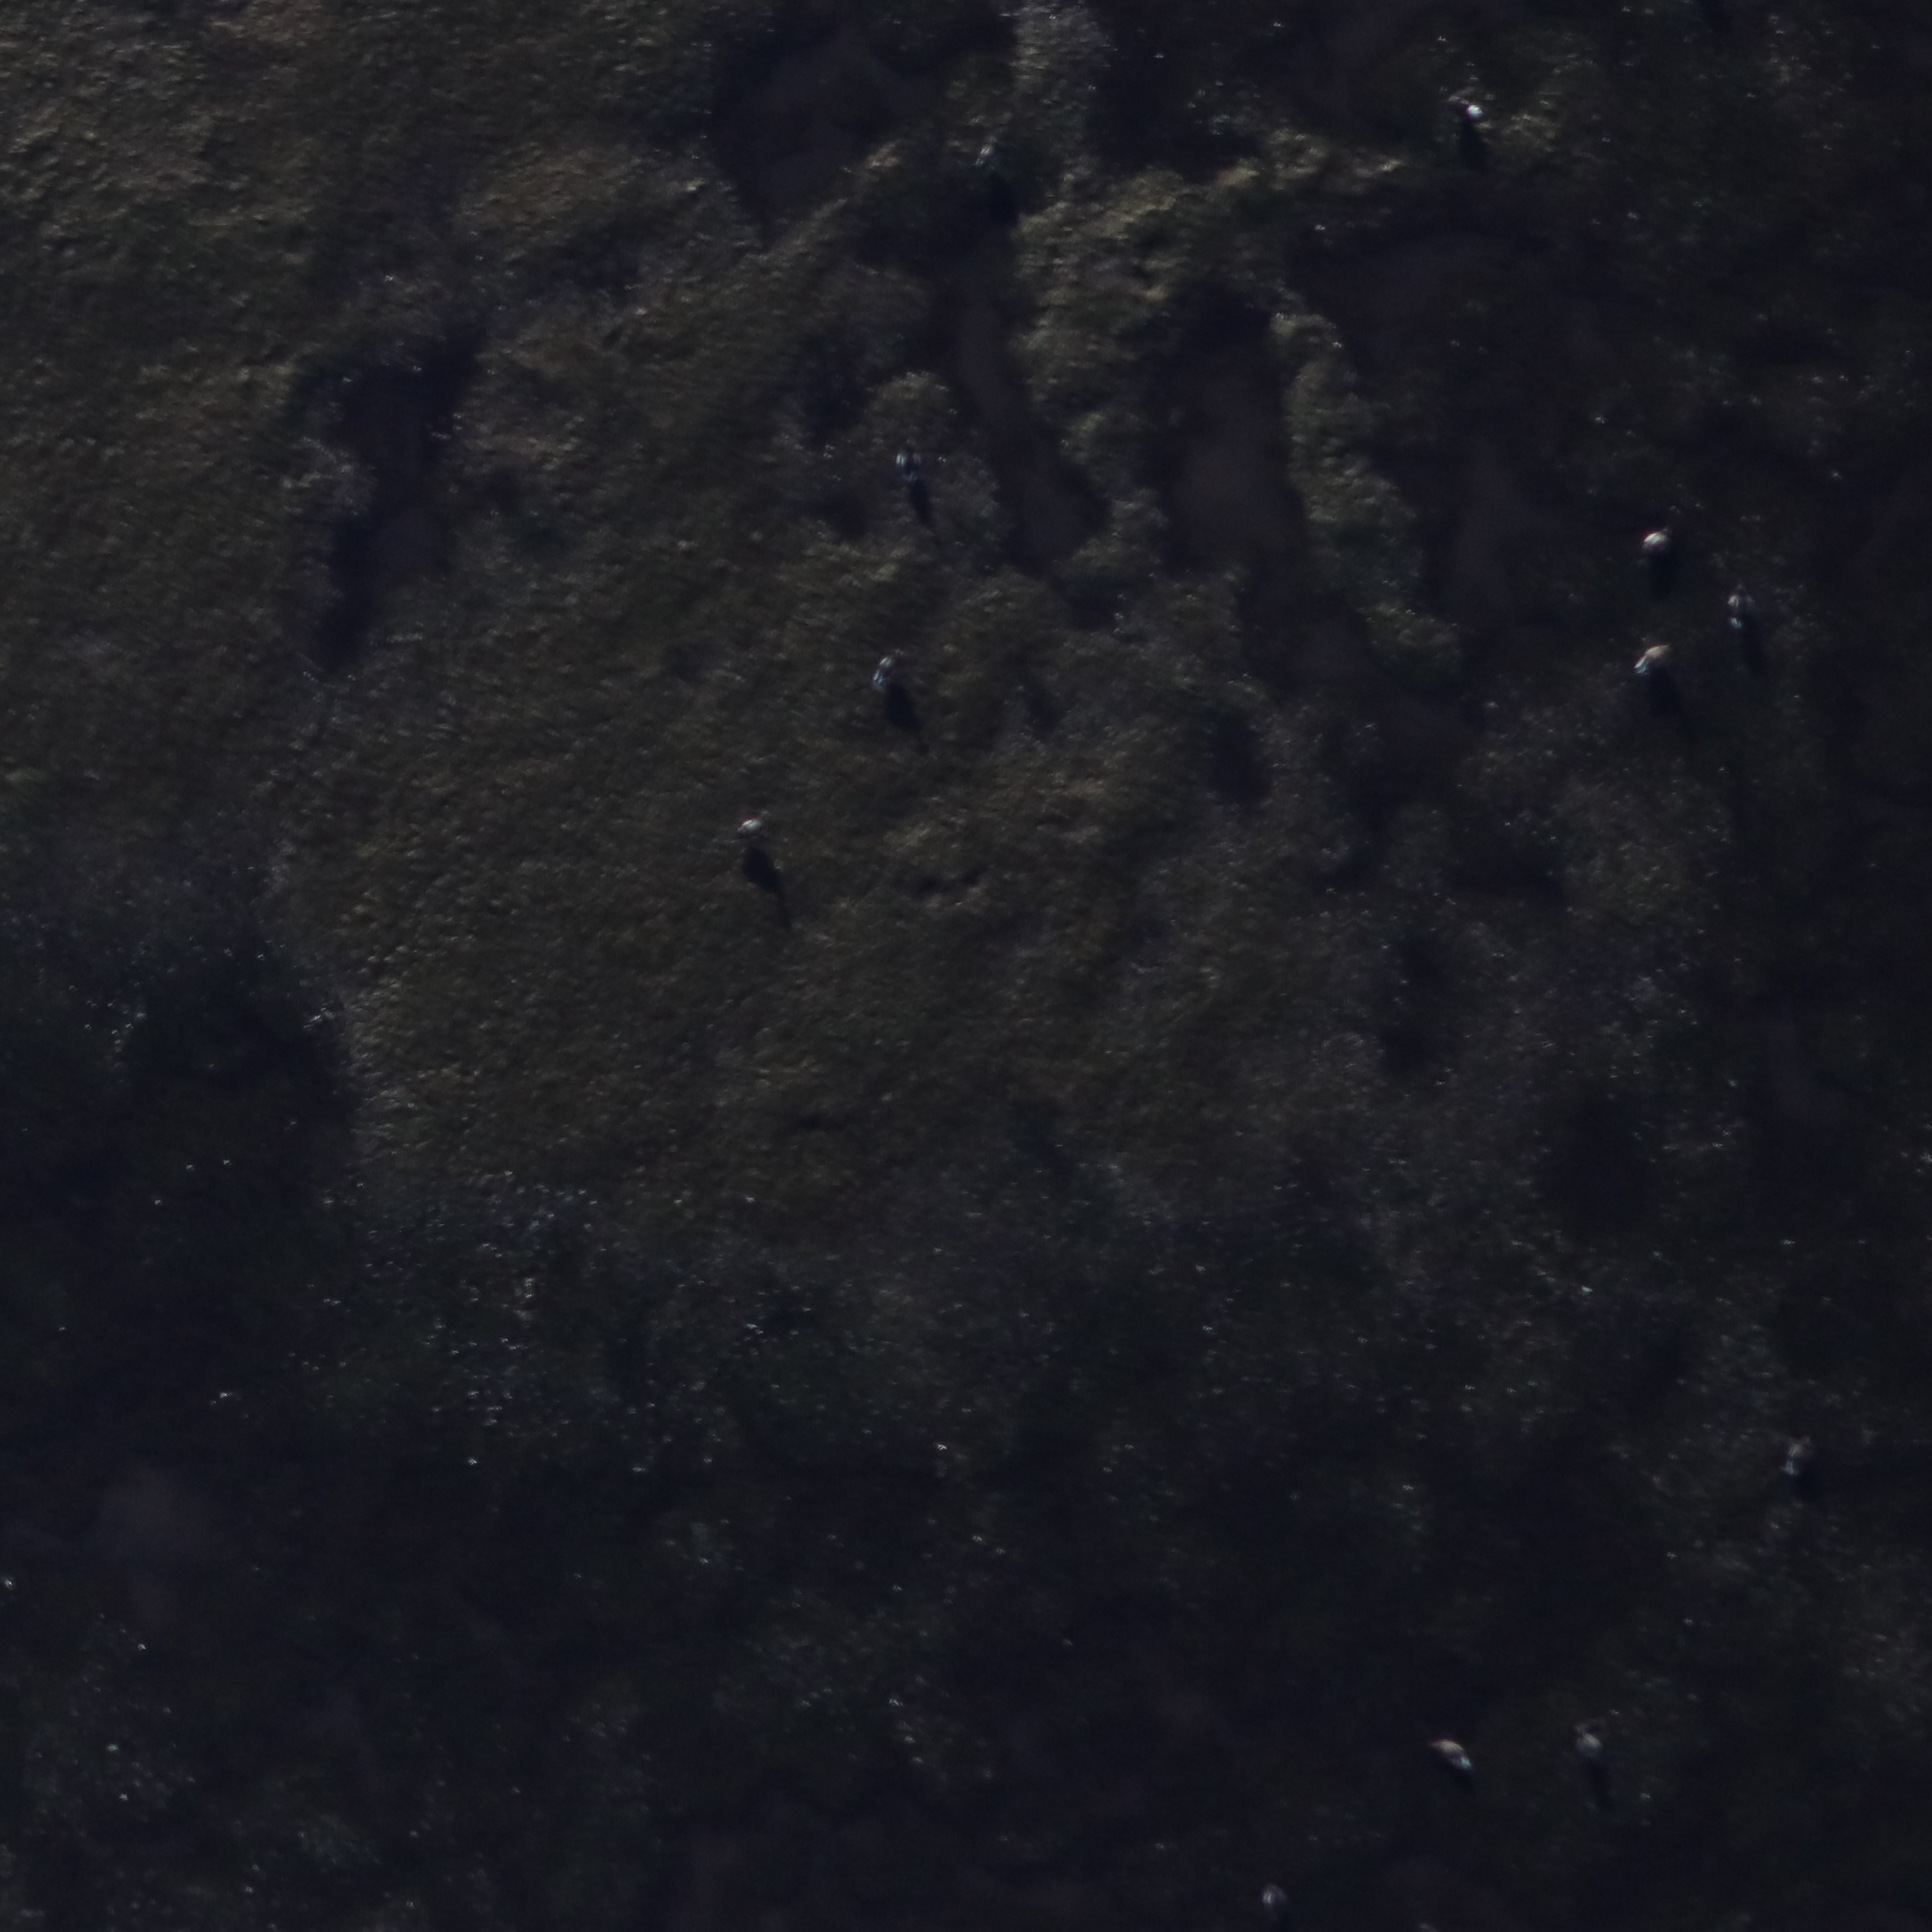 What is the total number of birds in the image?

11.